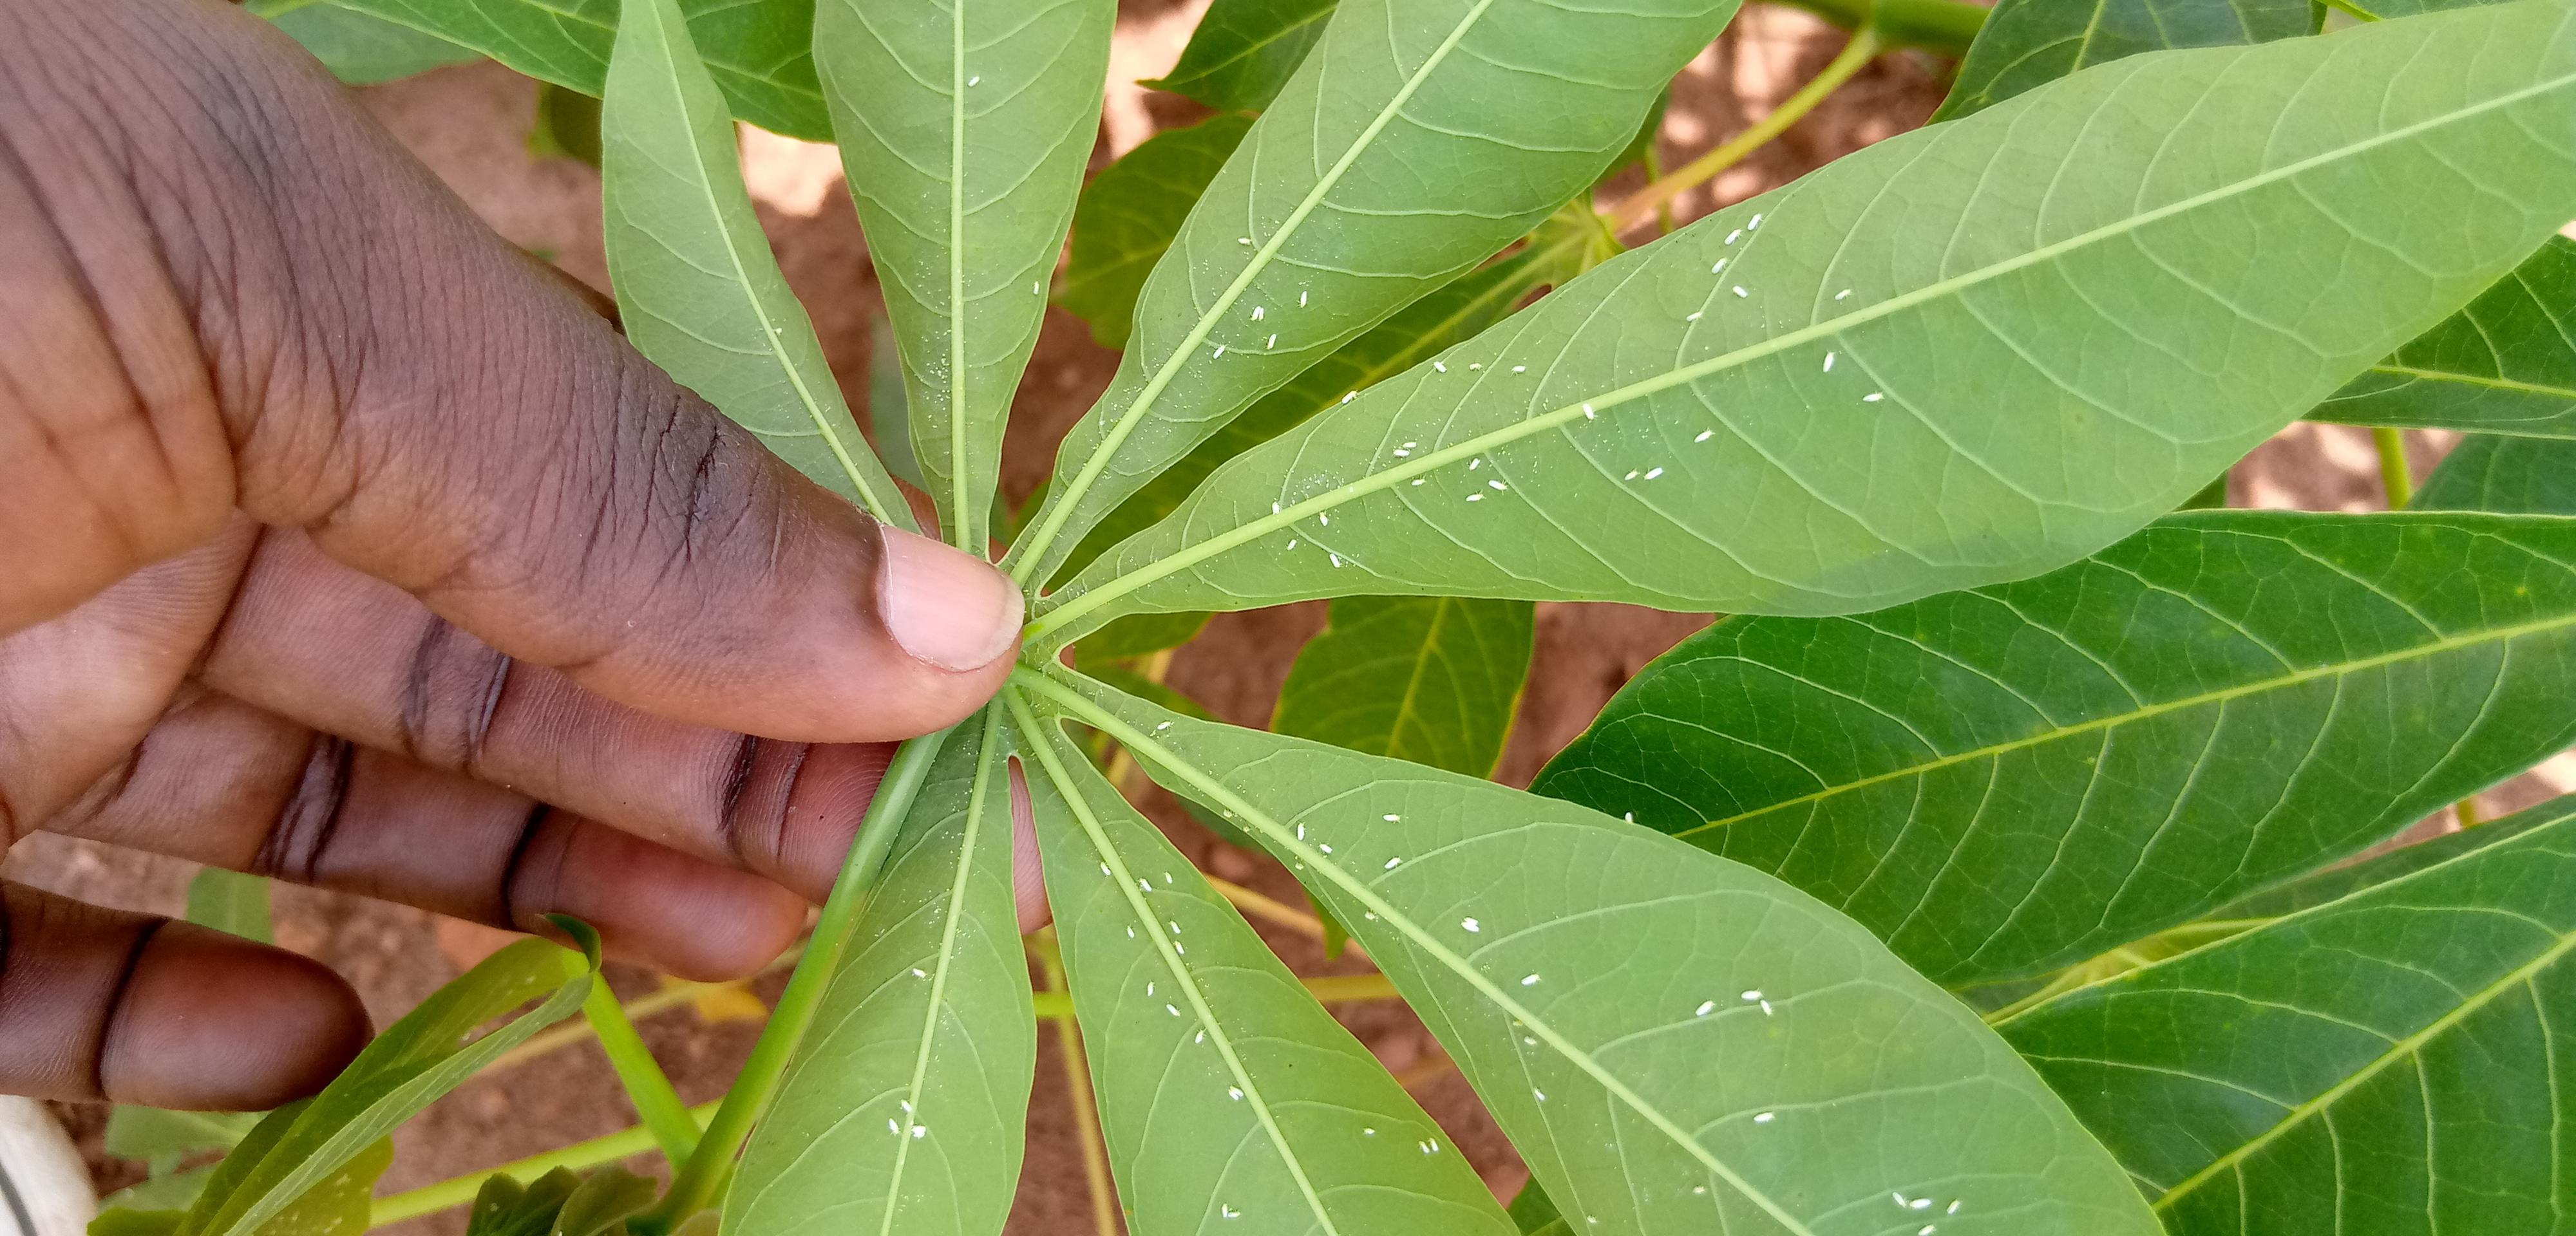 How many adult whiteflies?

81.